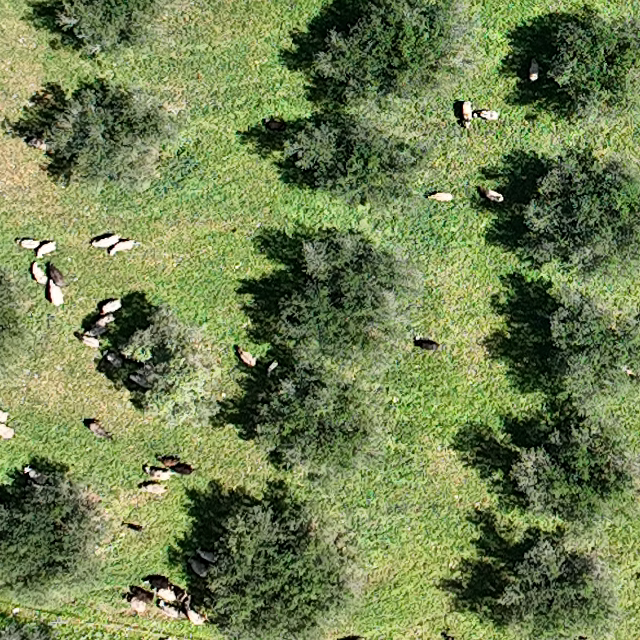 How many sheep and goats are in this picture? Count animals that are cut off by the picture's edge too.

40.